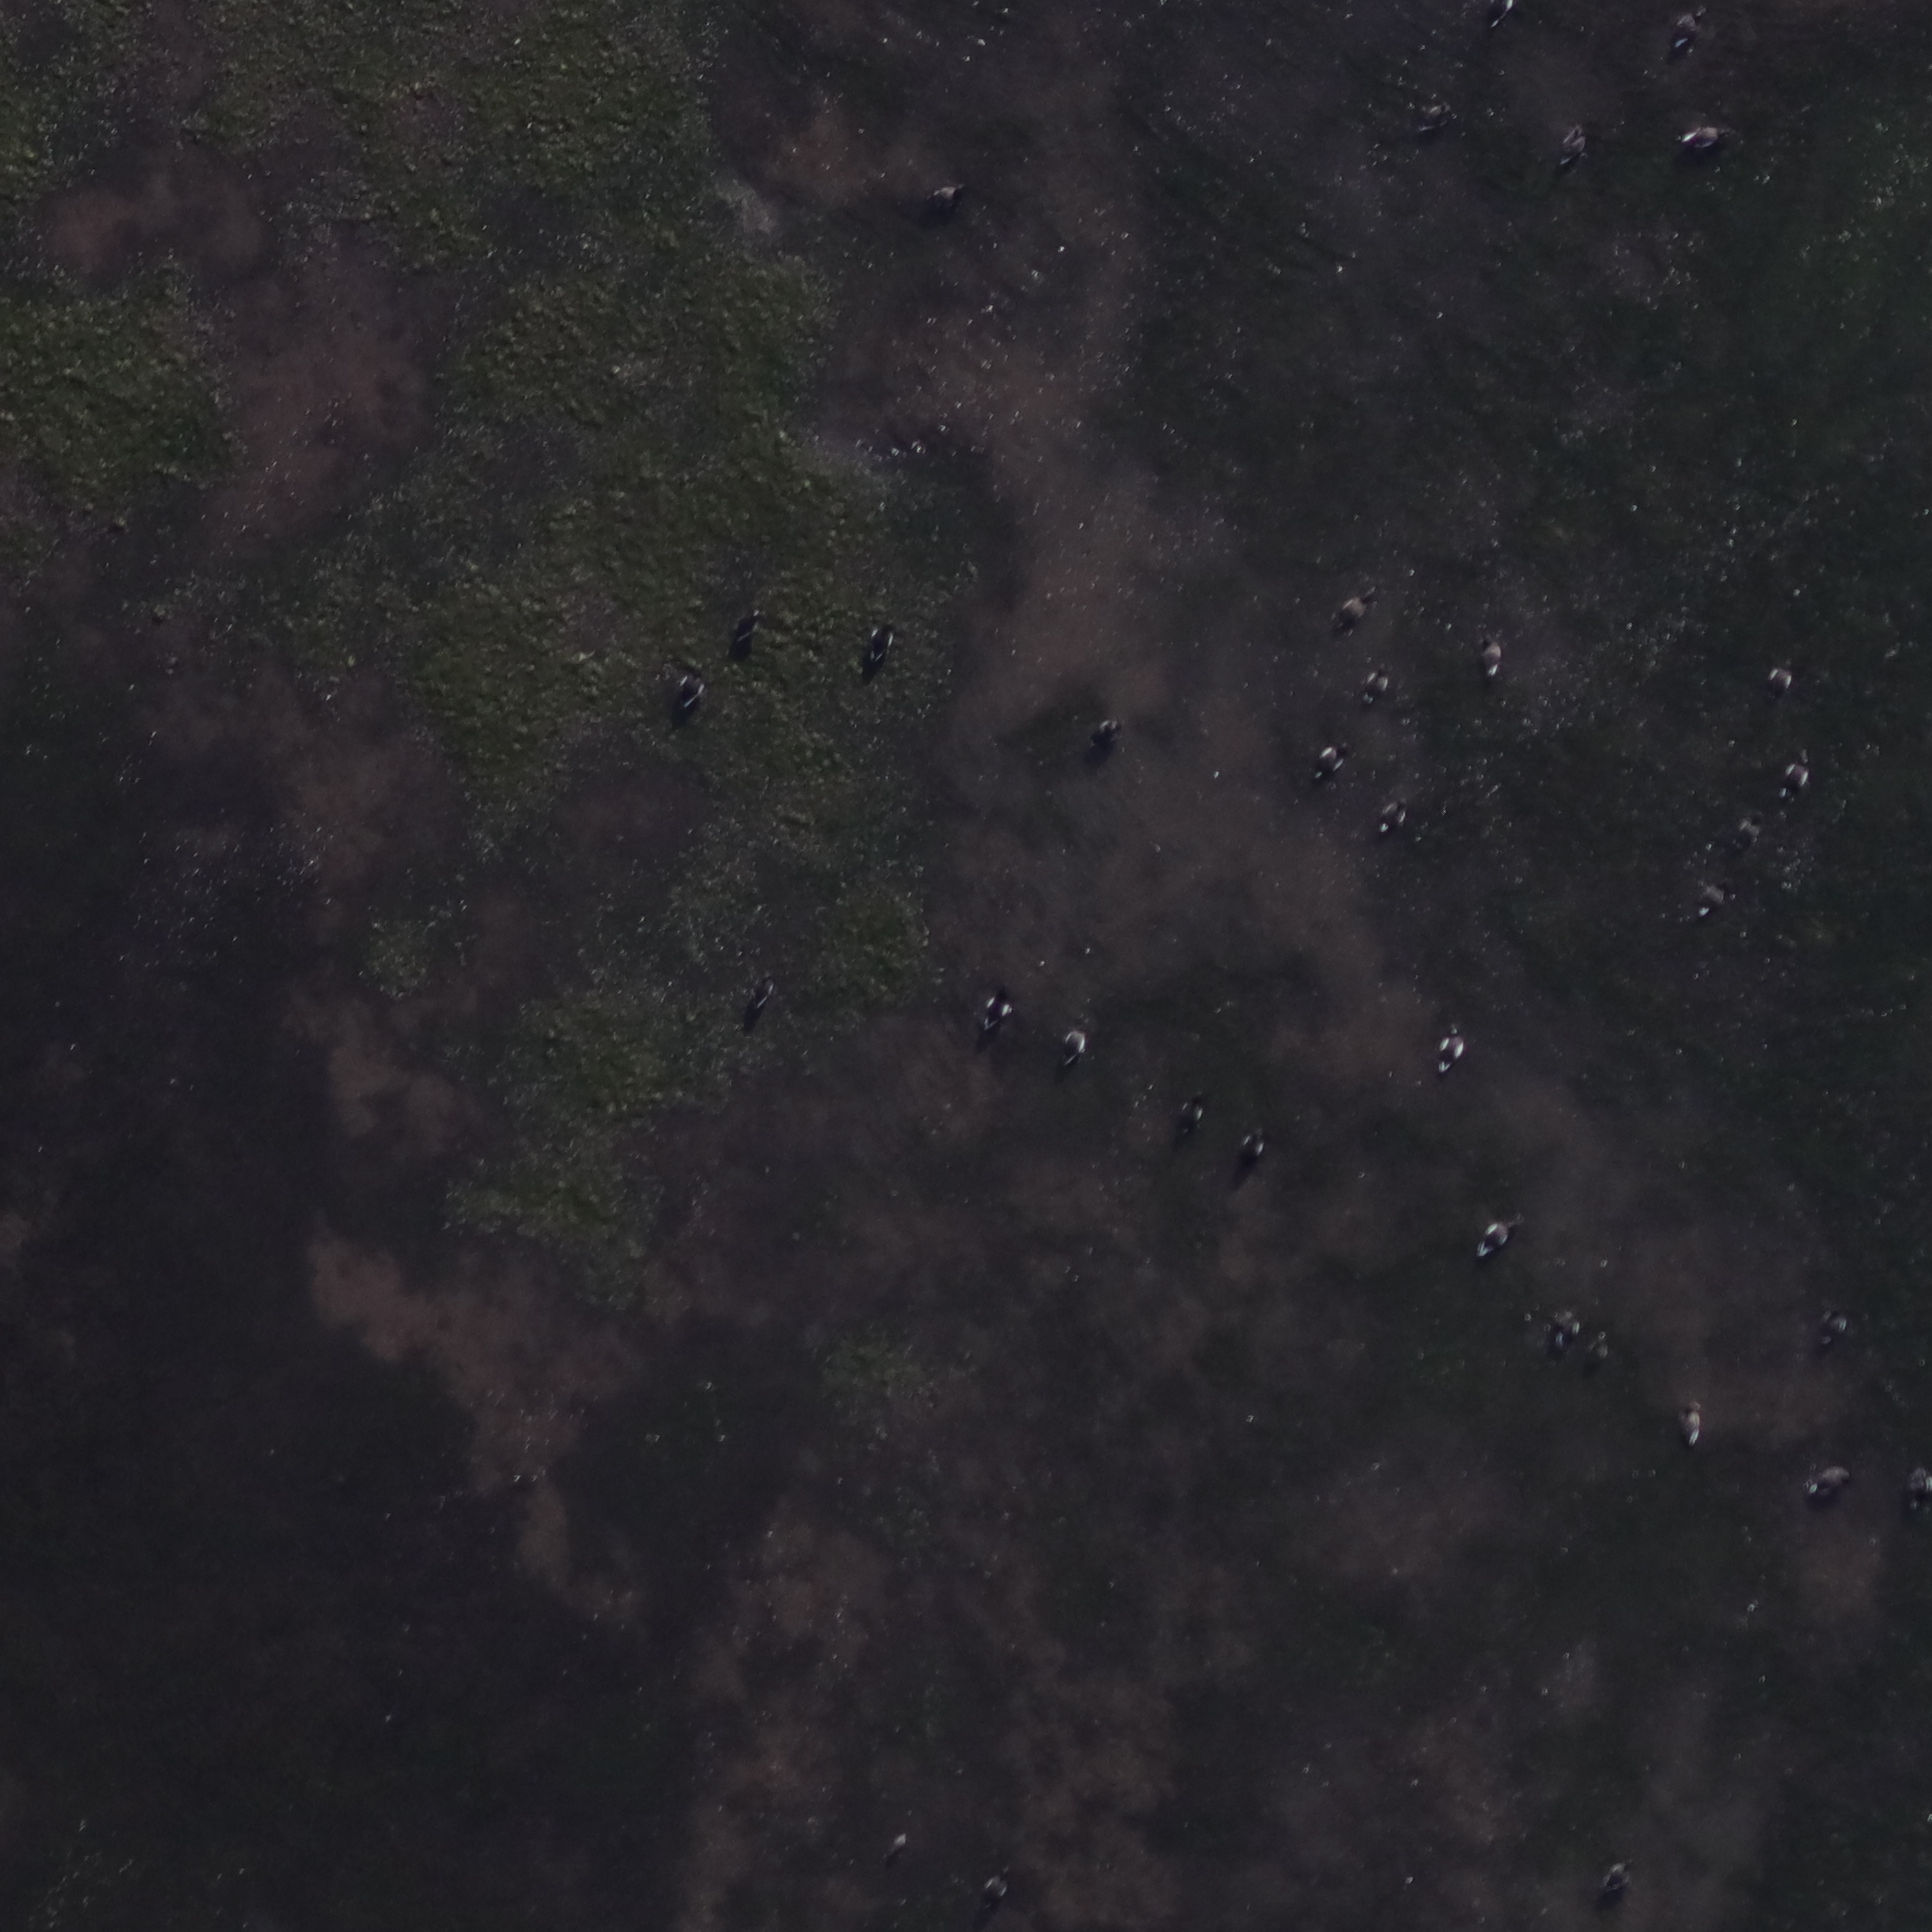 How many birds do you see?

34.